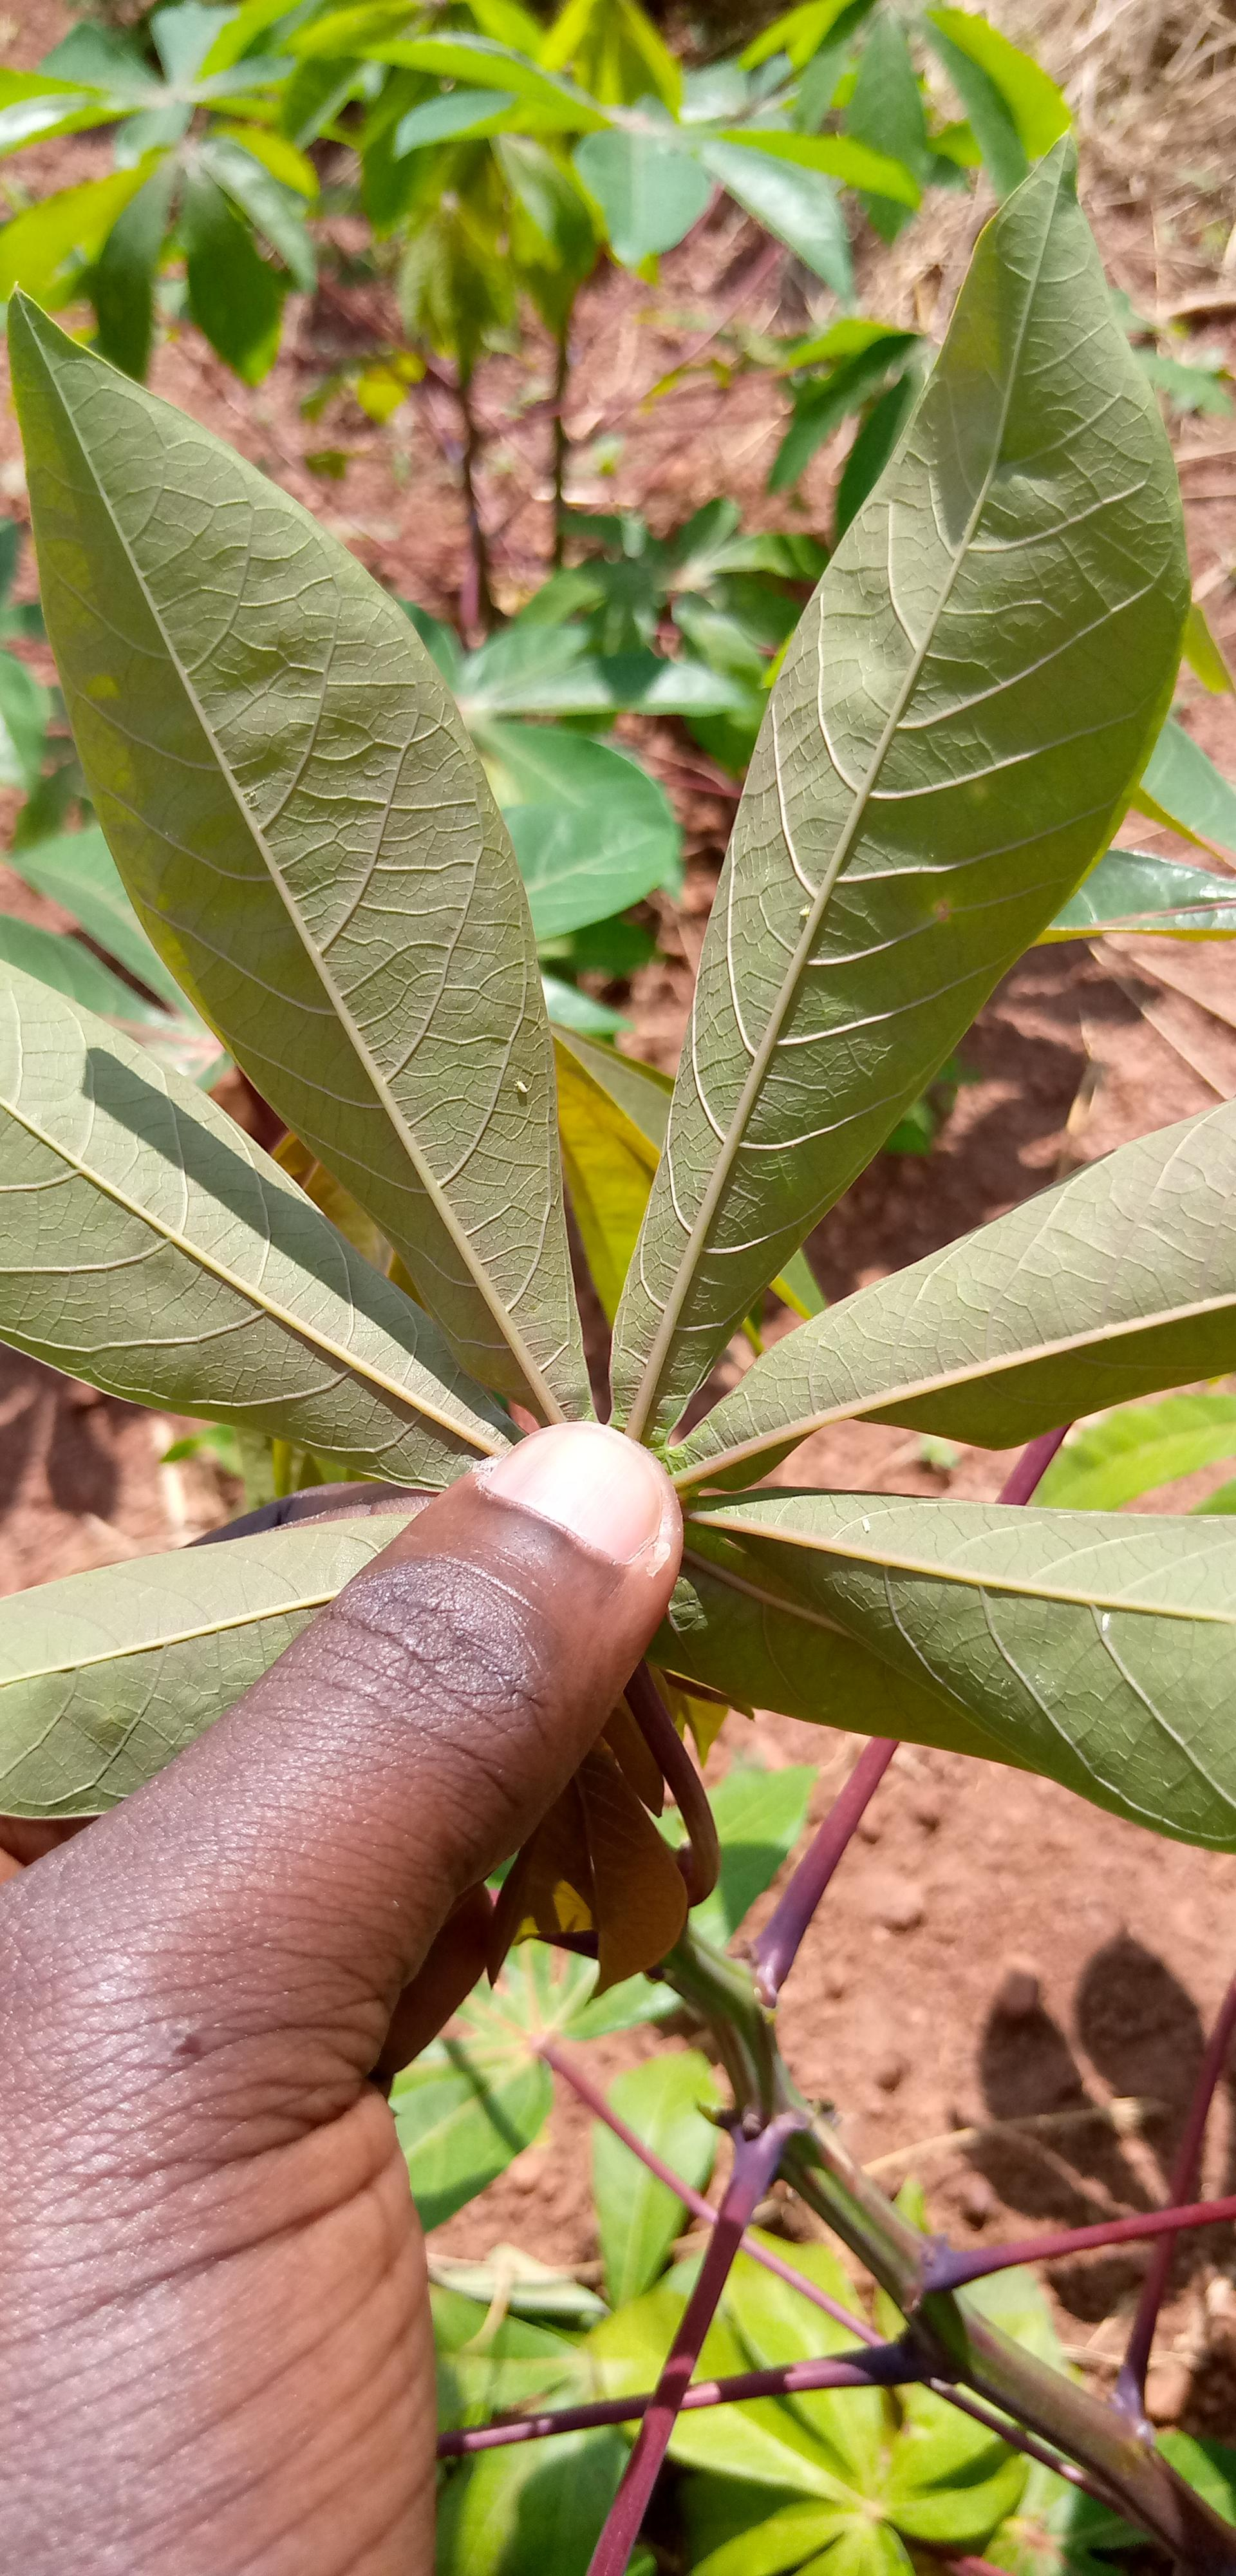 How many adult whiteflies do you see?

4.